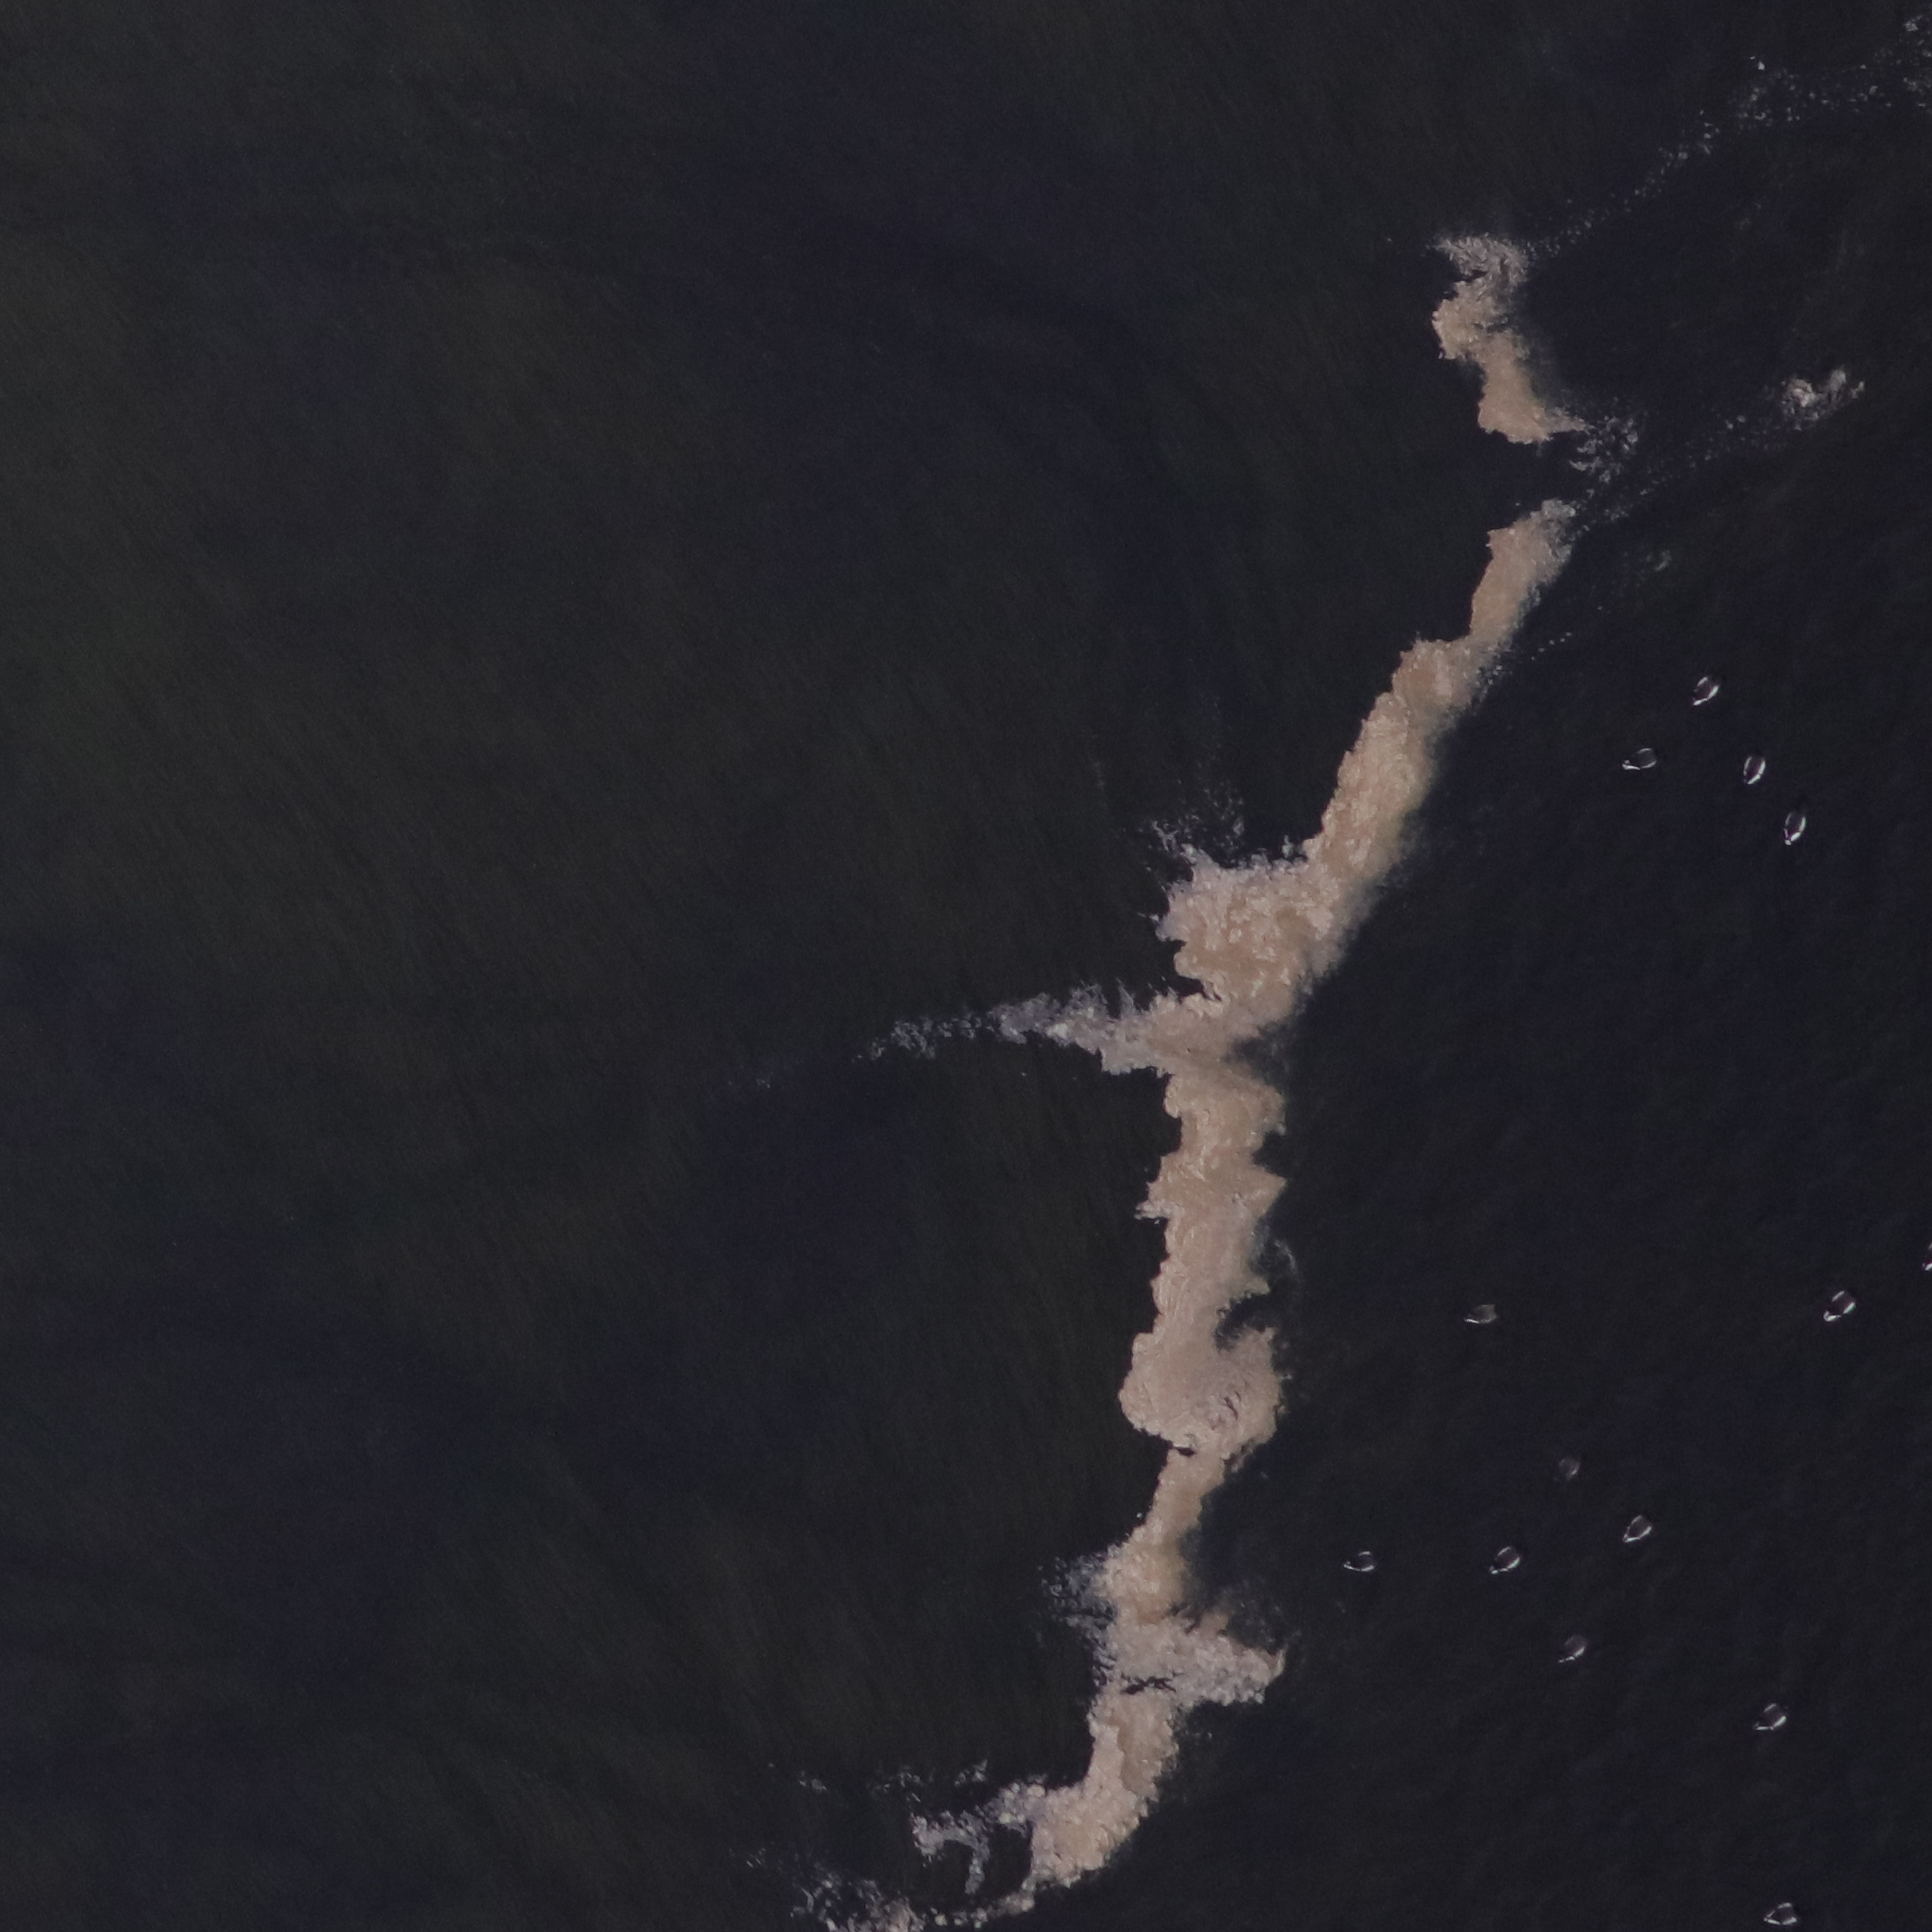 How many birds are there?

13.